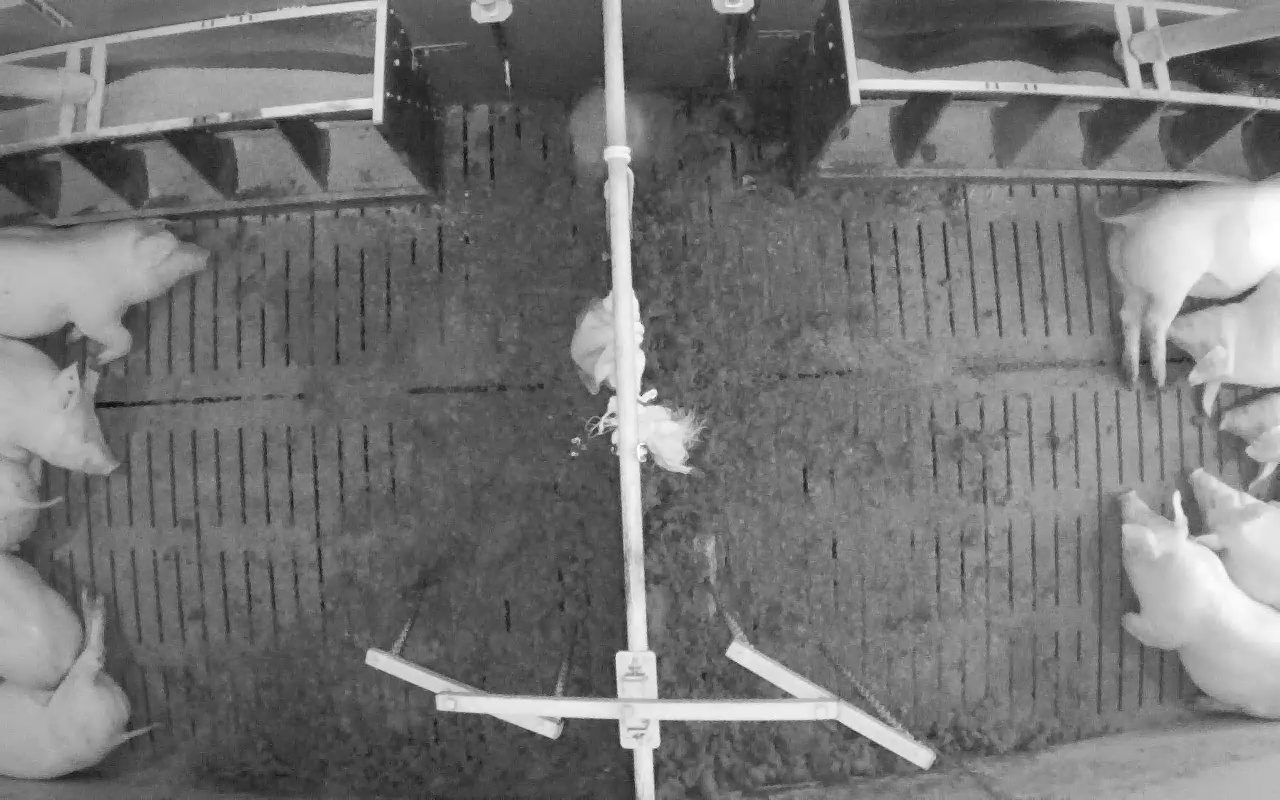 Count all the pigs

10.